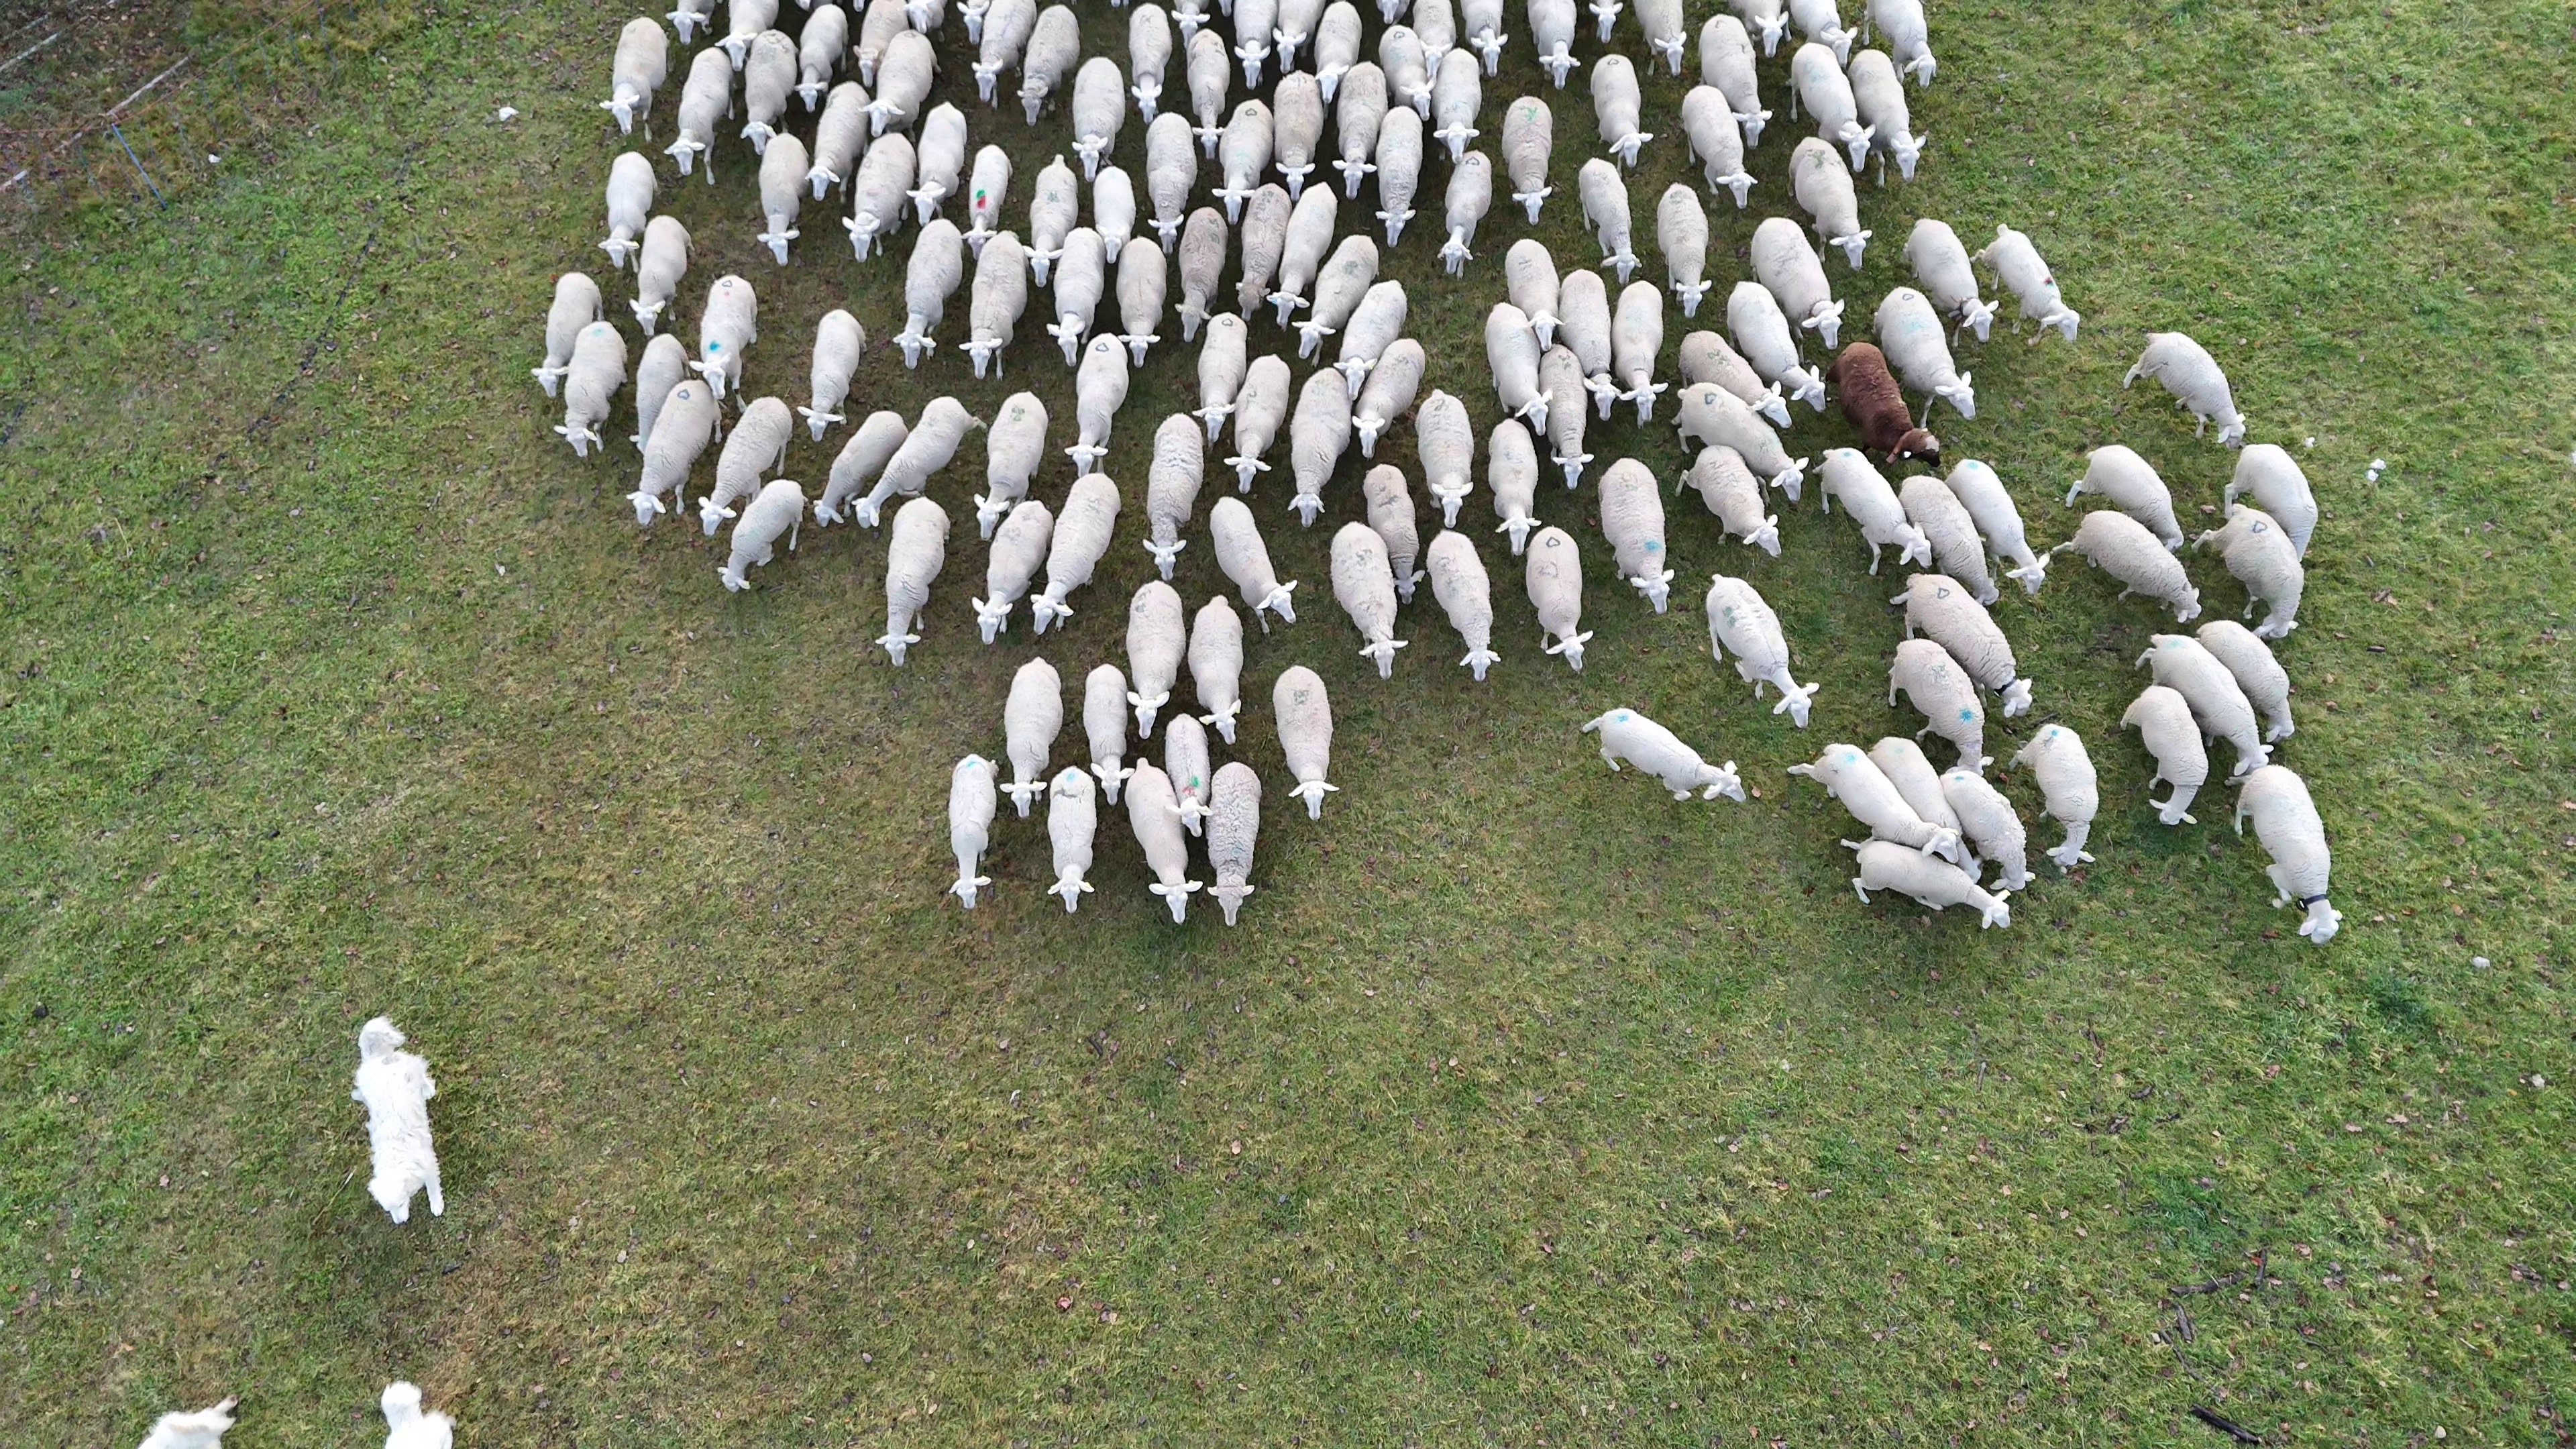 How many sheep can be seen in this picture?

136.